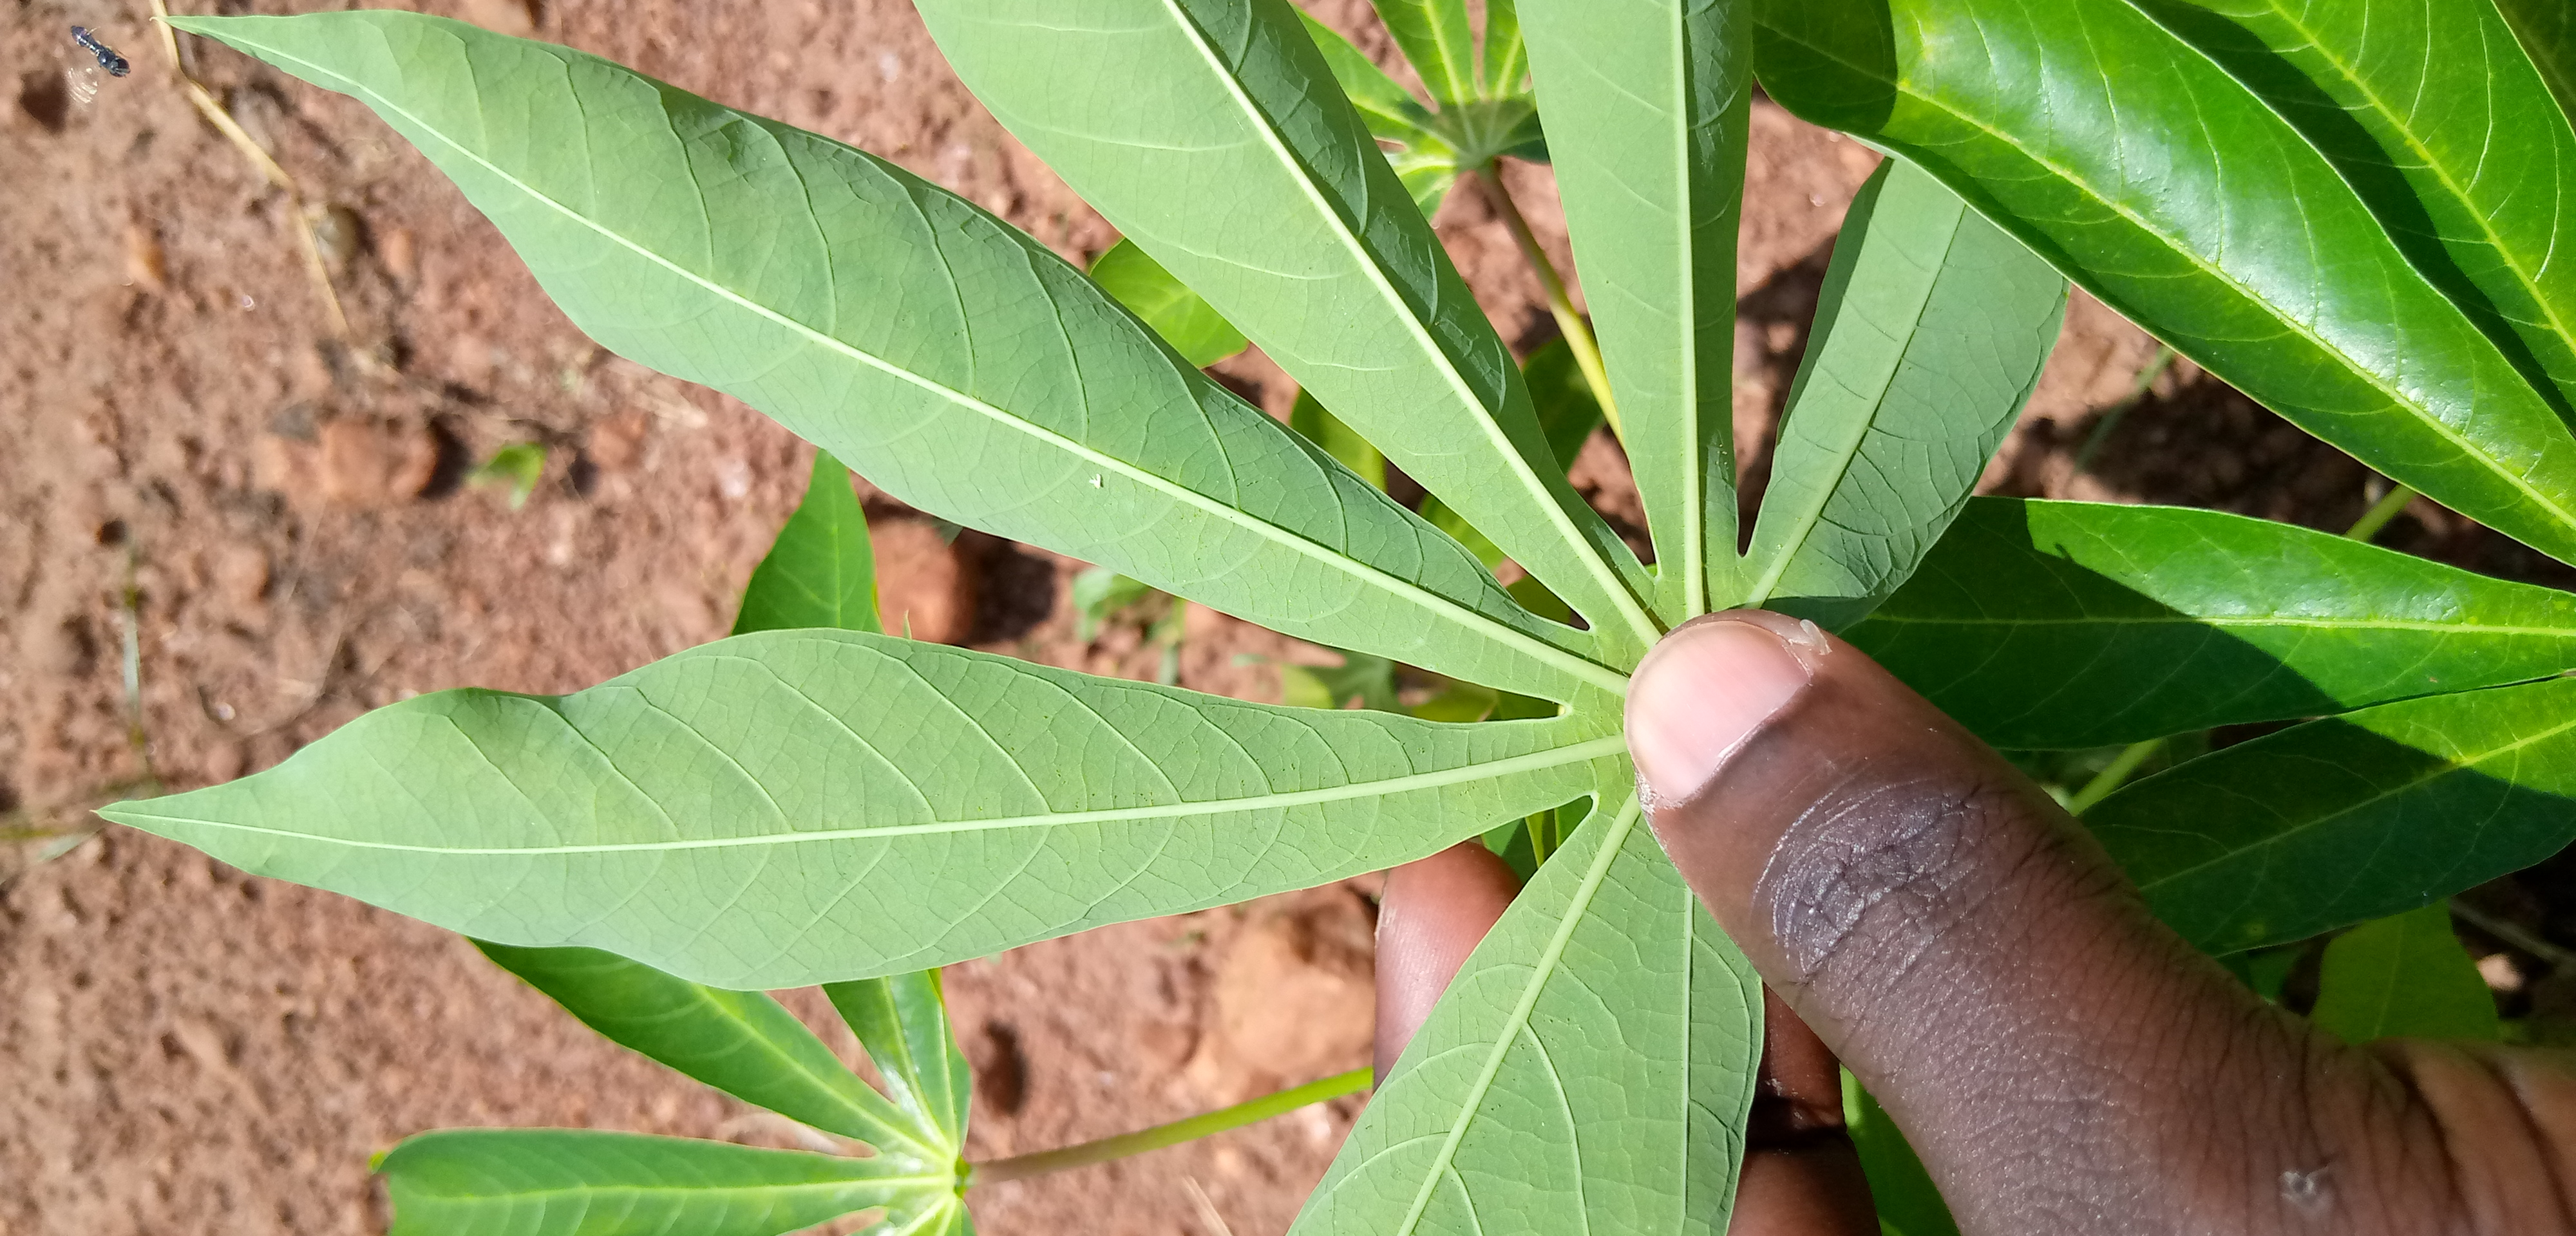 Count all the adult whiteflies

1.